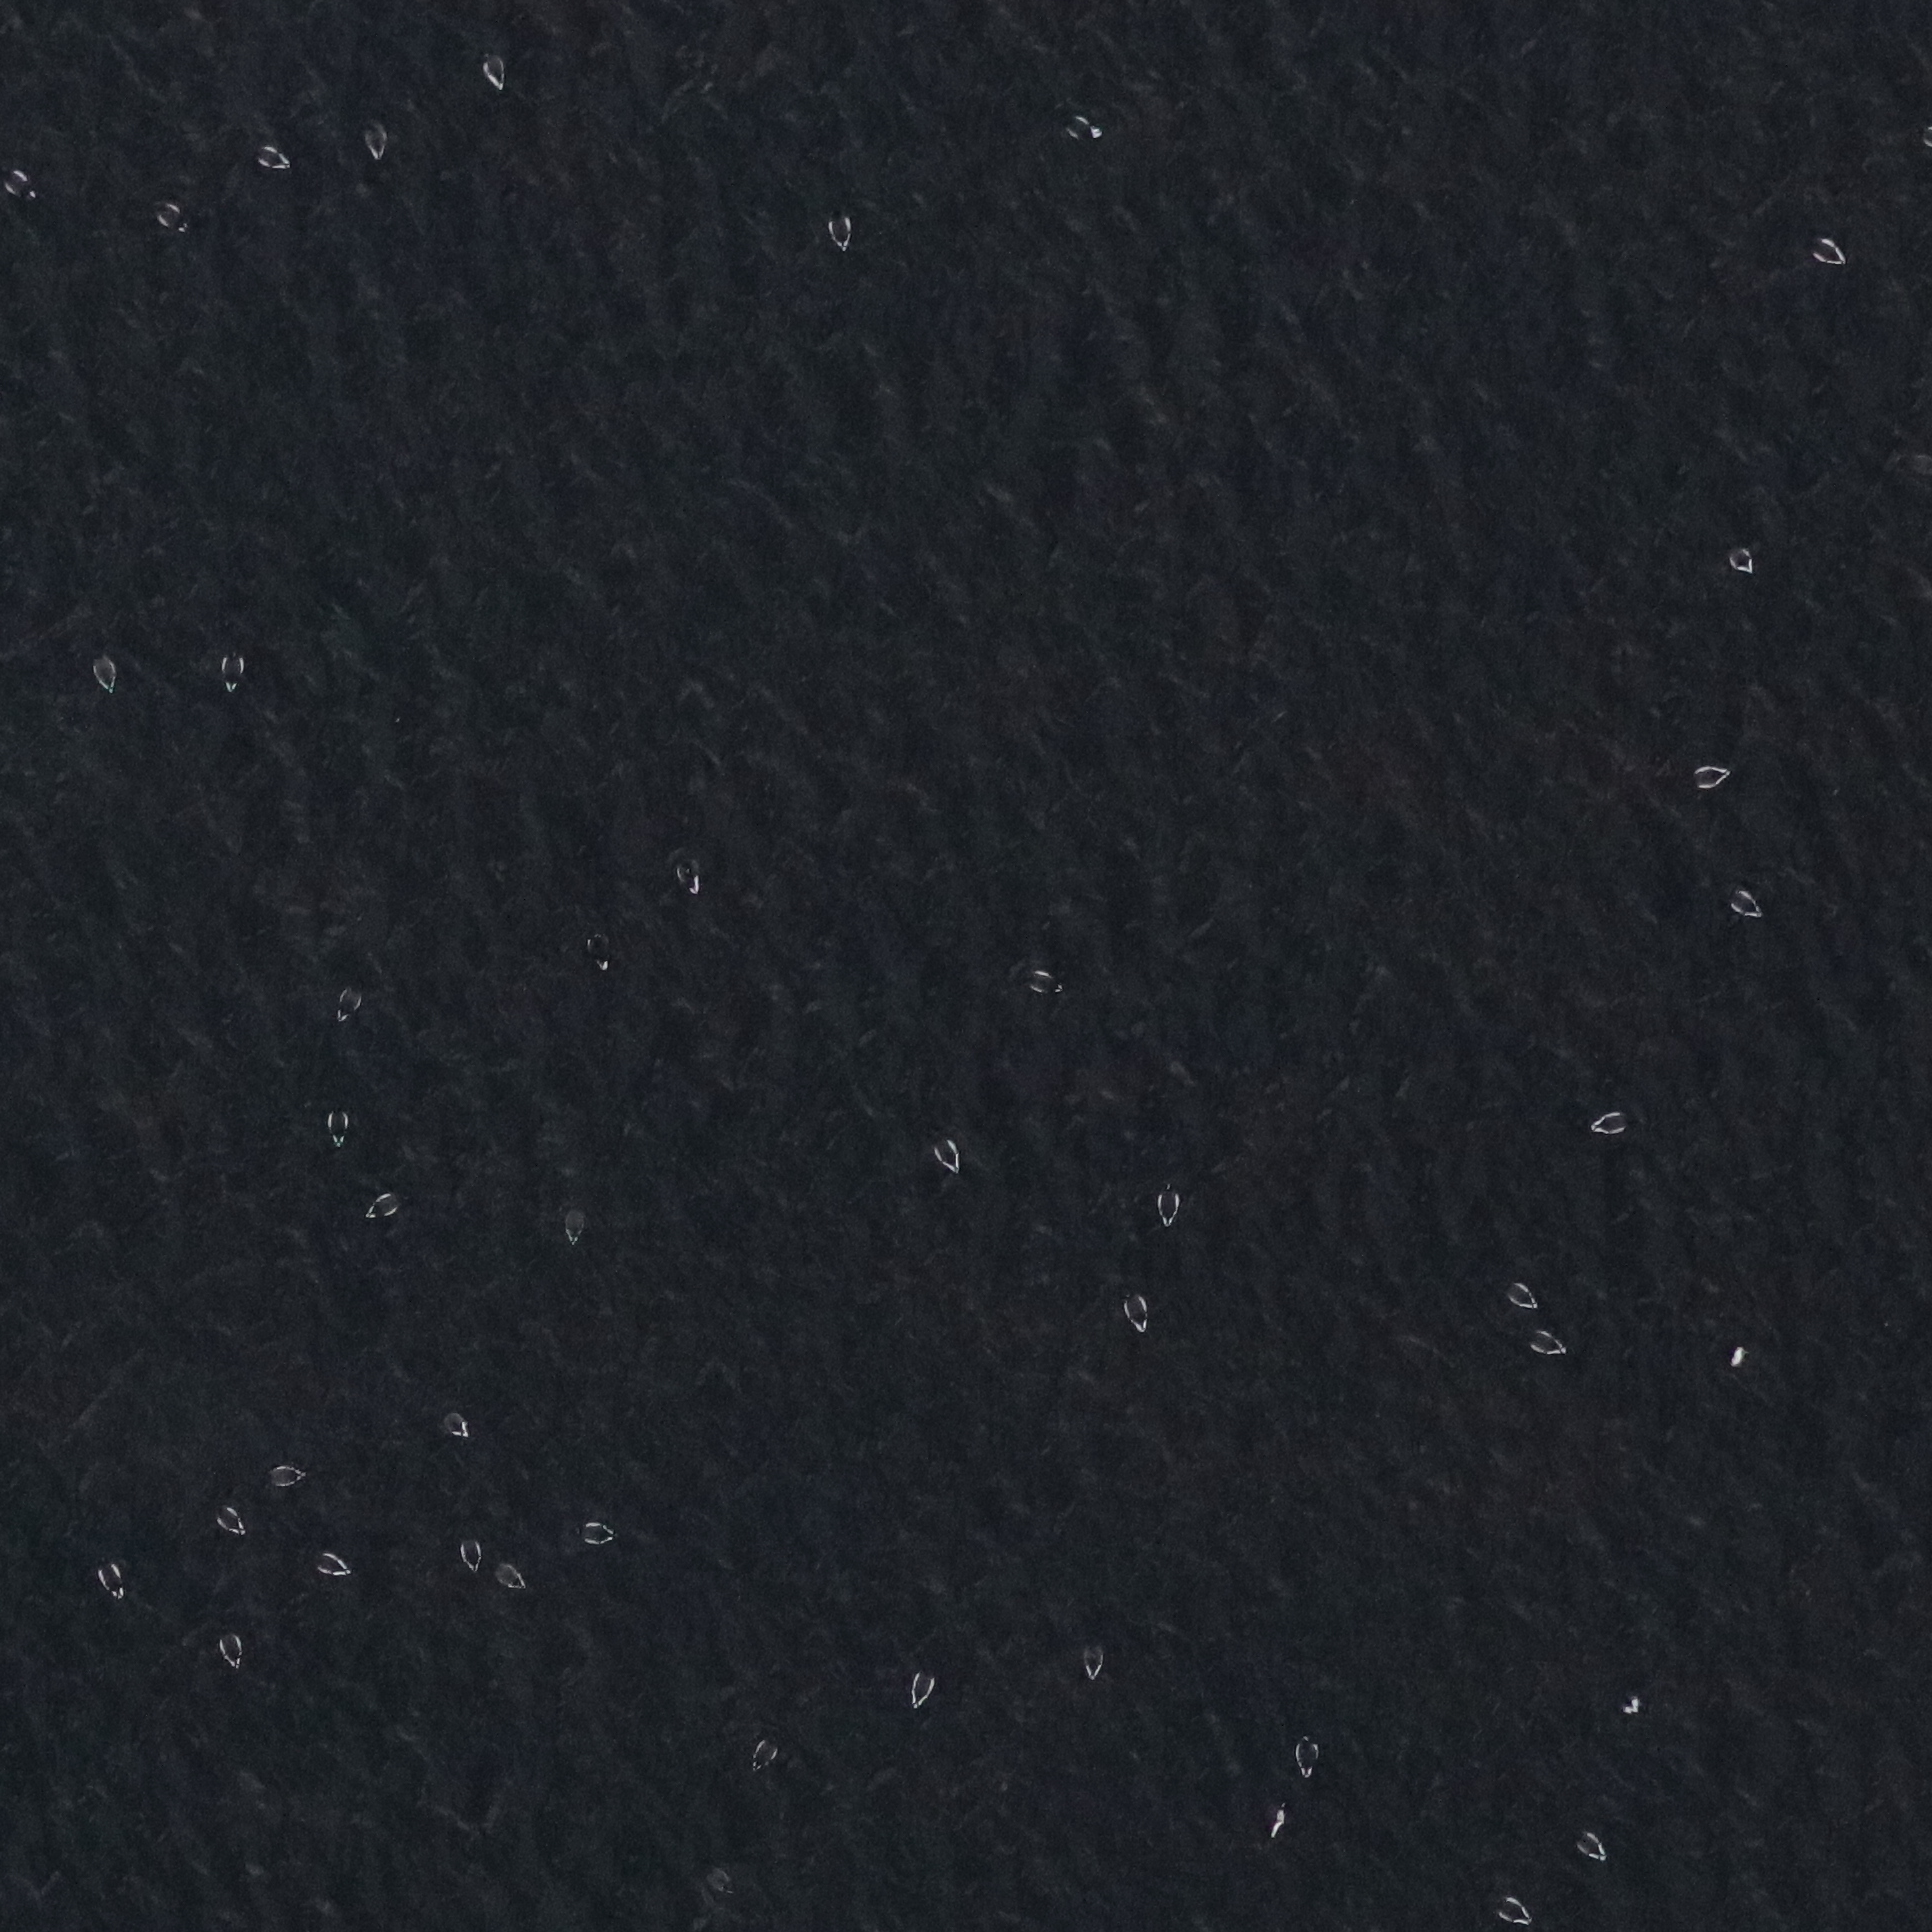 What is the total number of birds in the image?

46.